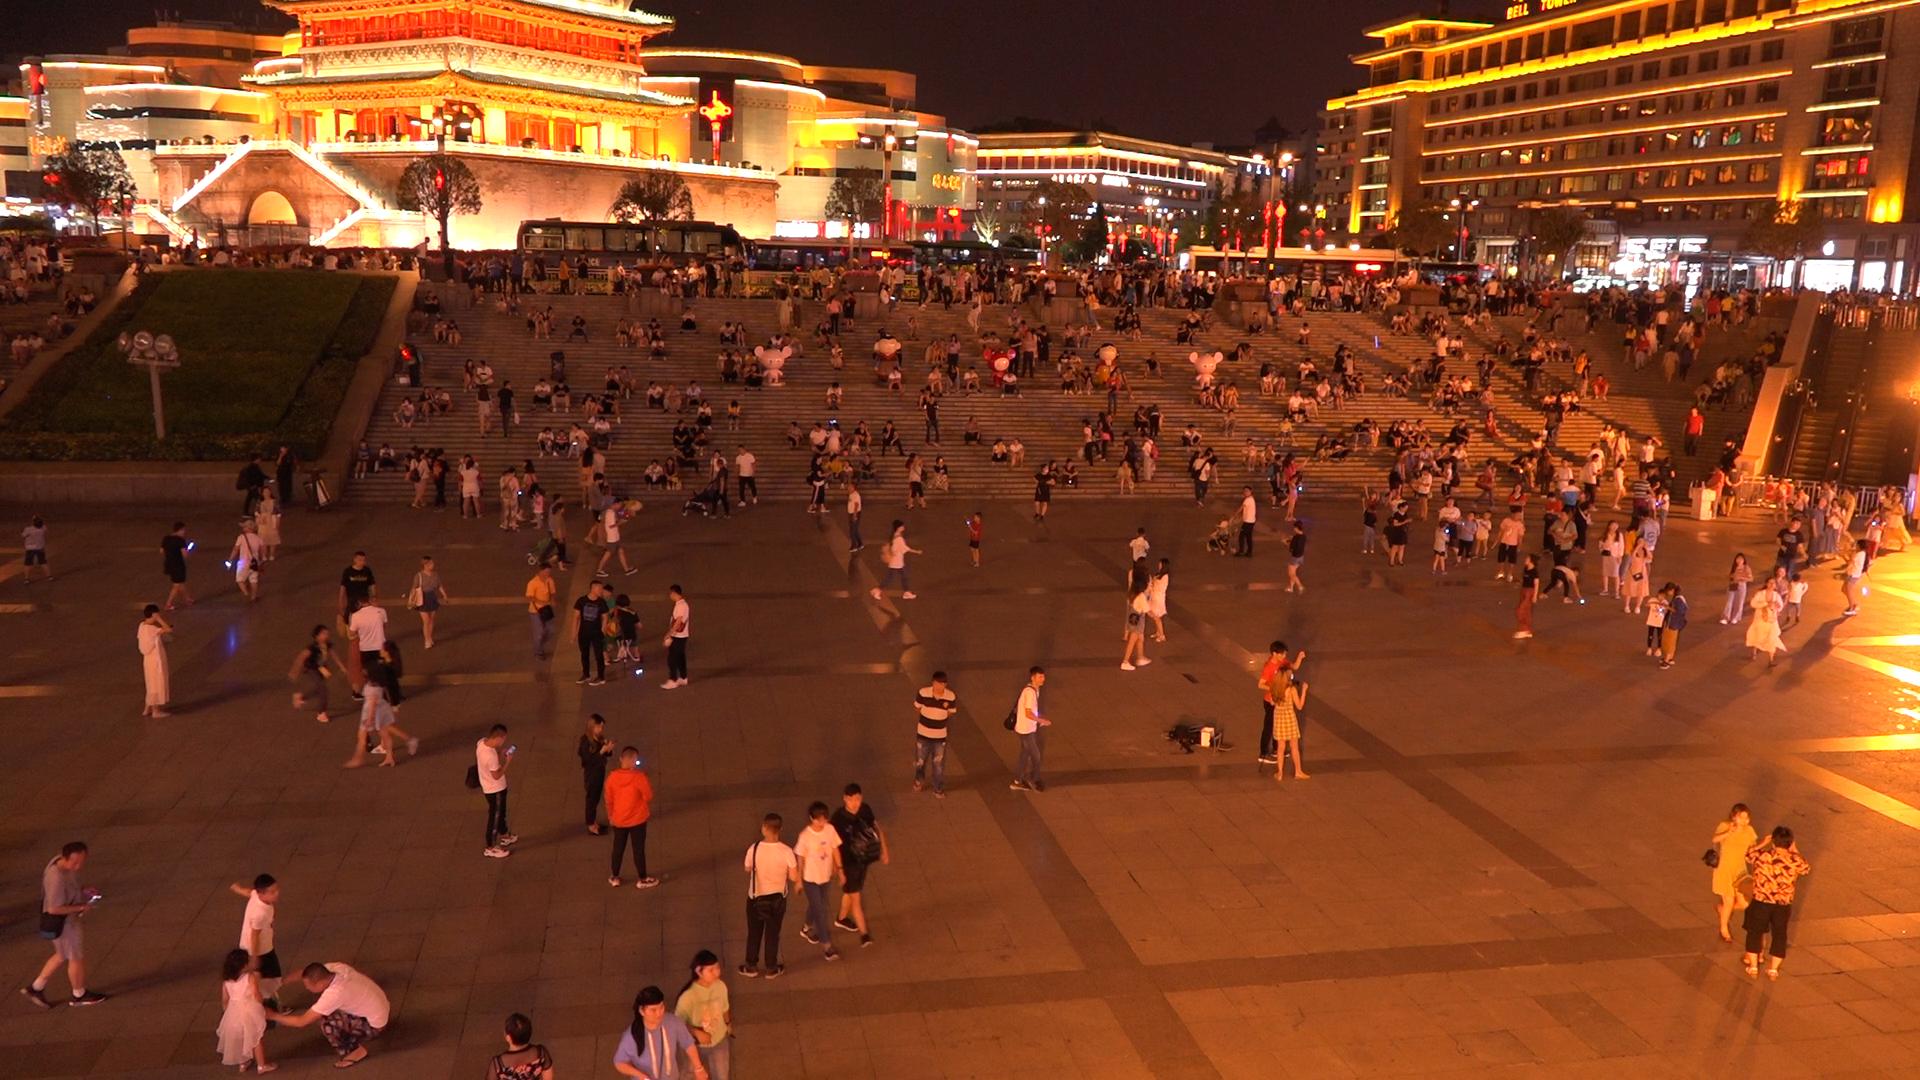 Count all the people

537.